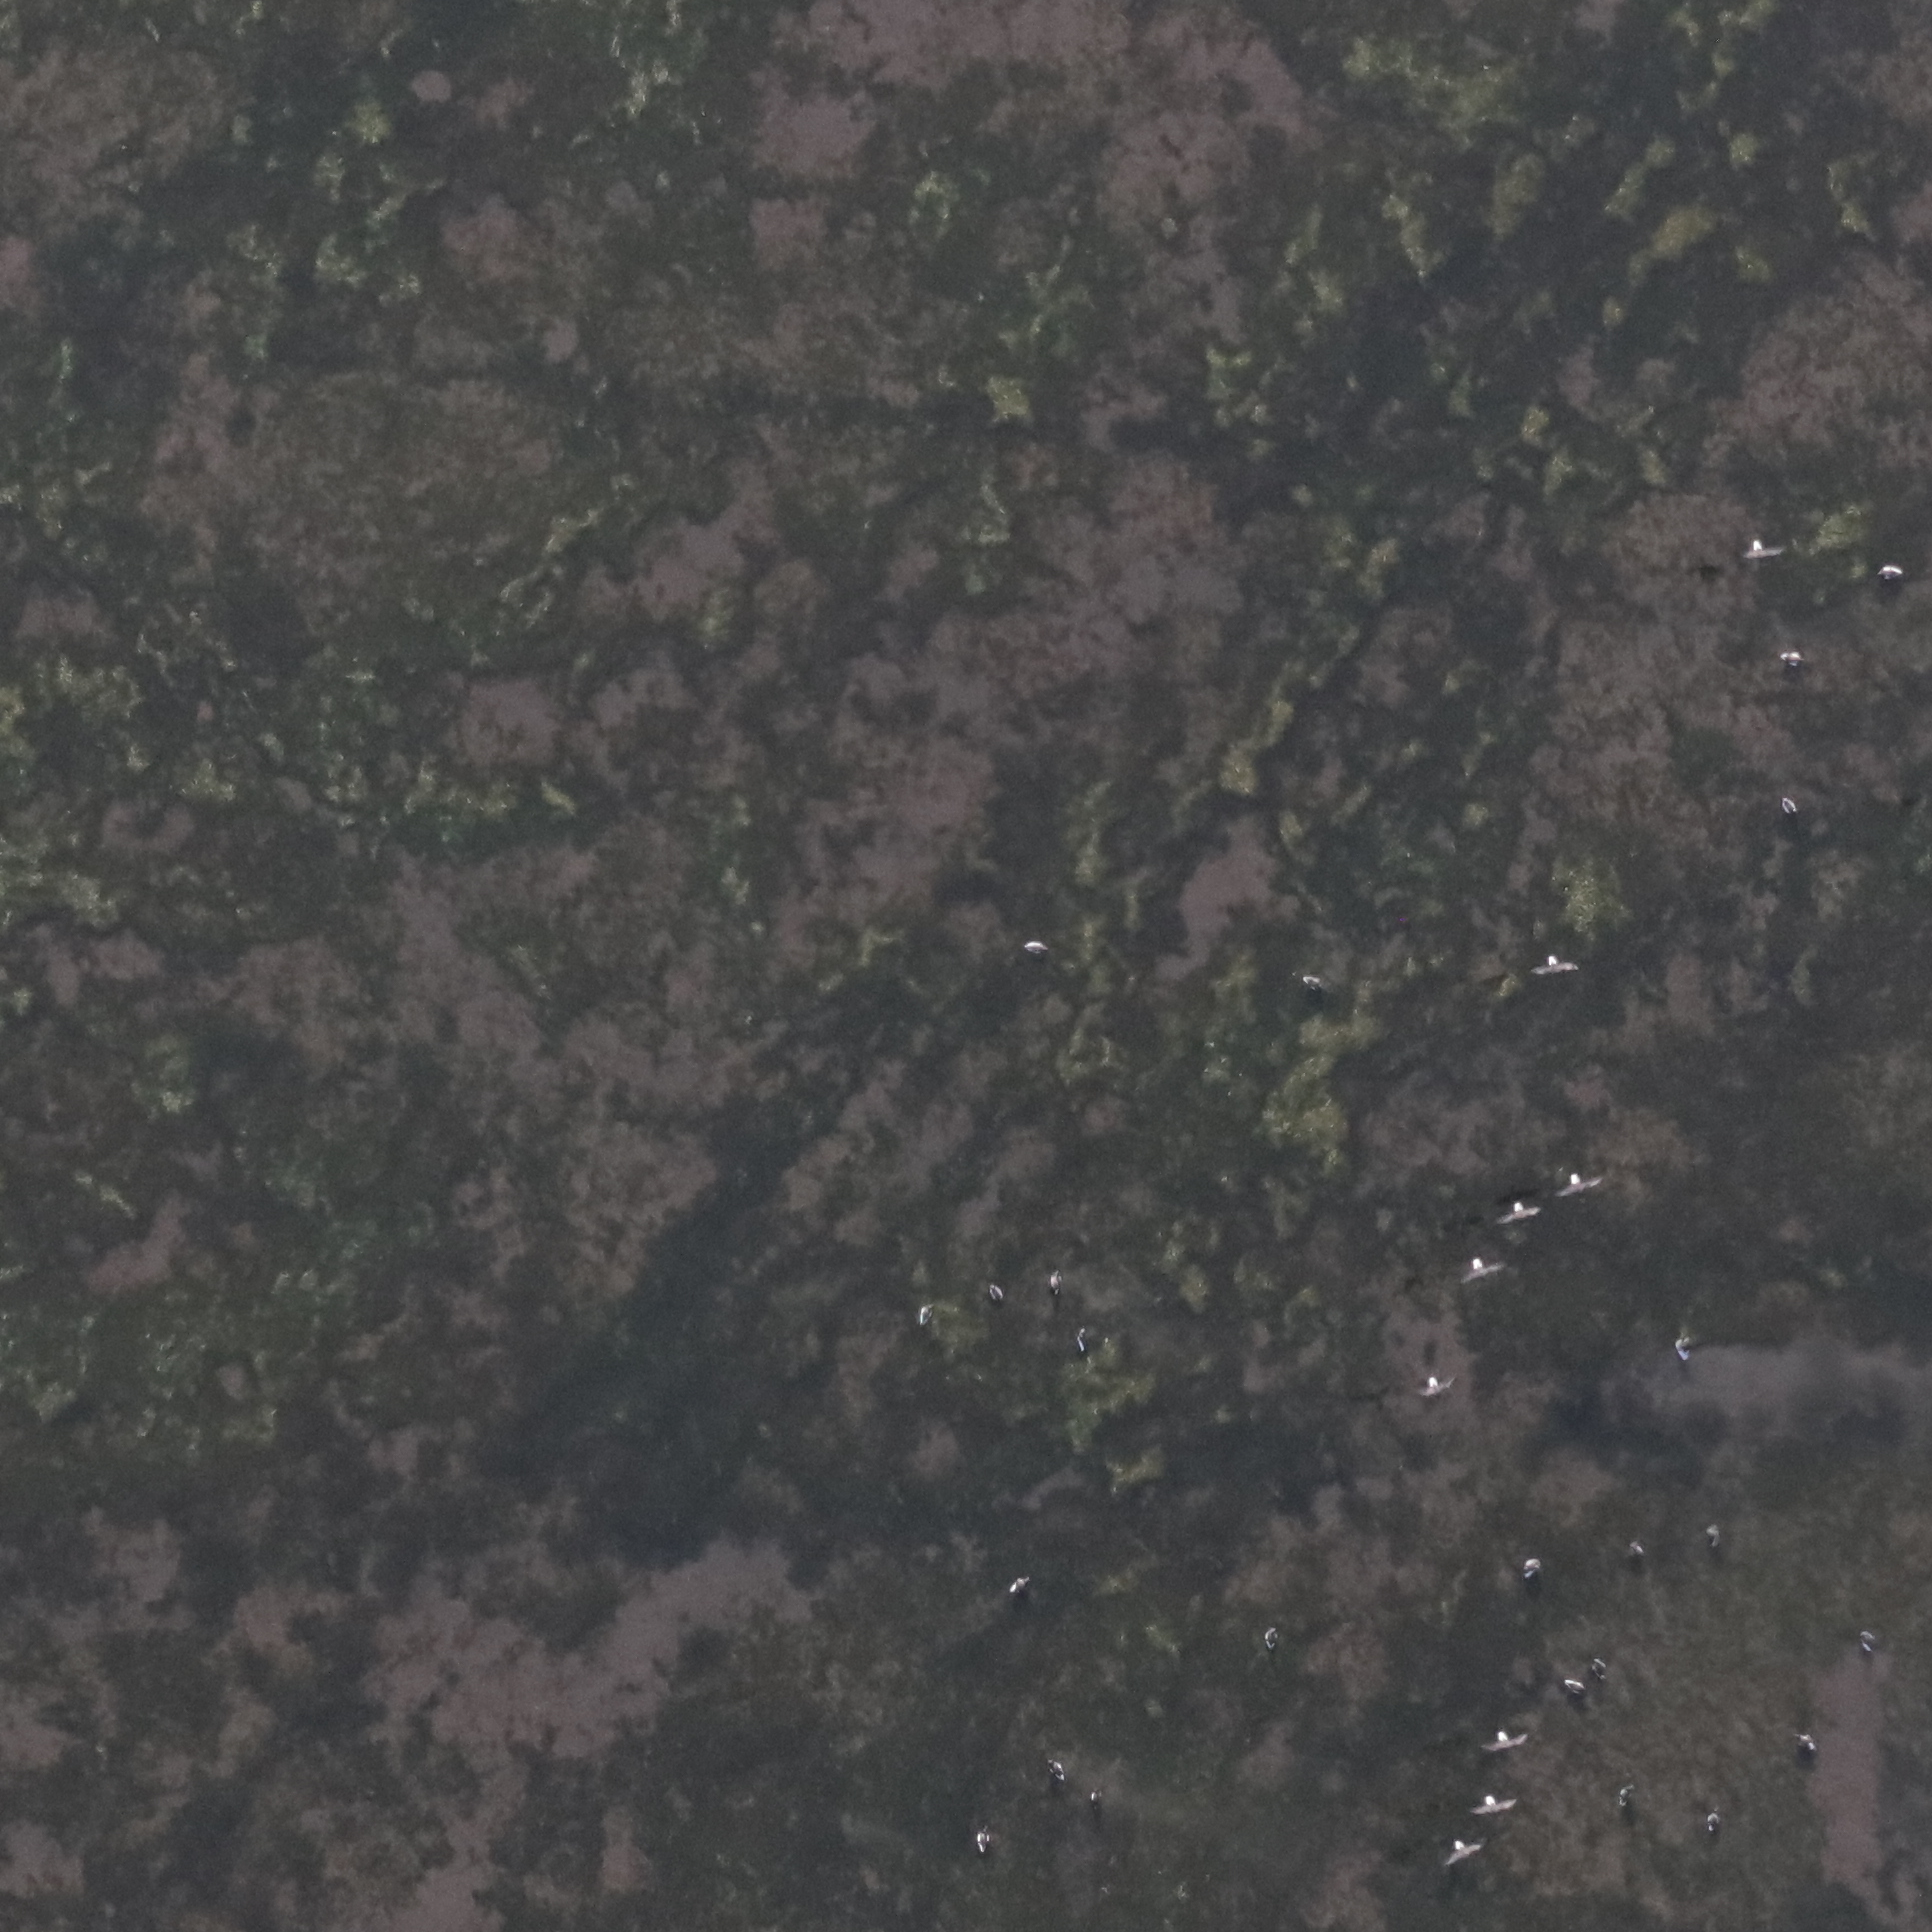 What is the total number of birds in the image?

33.